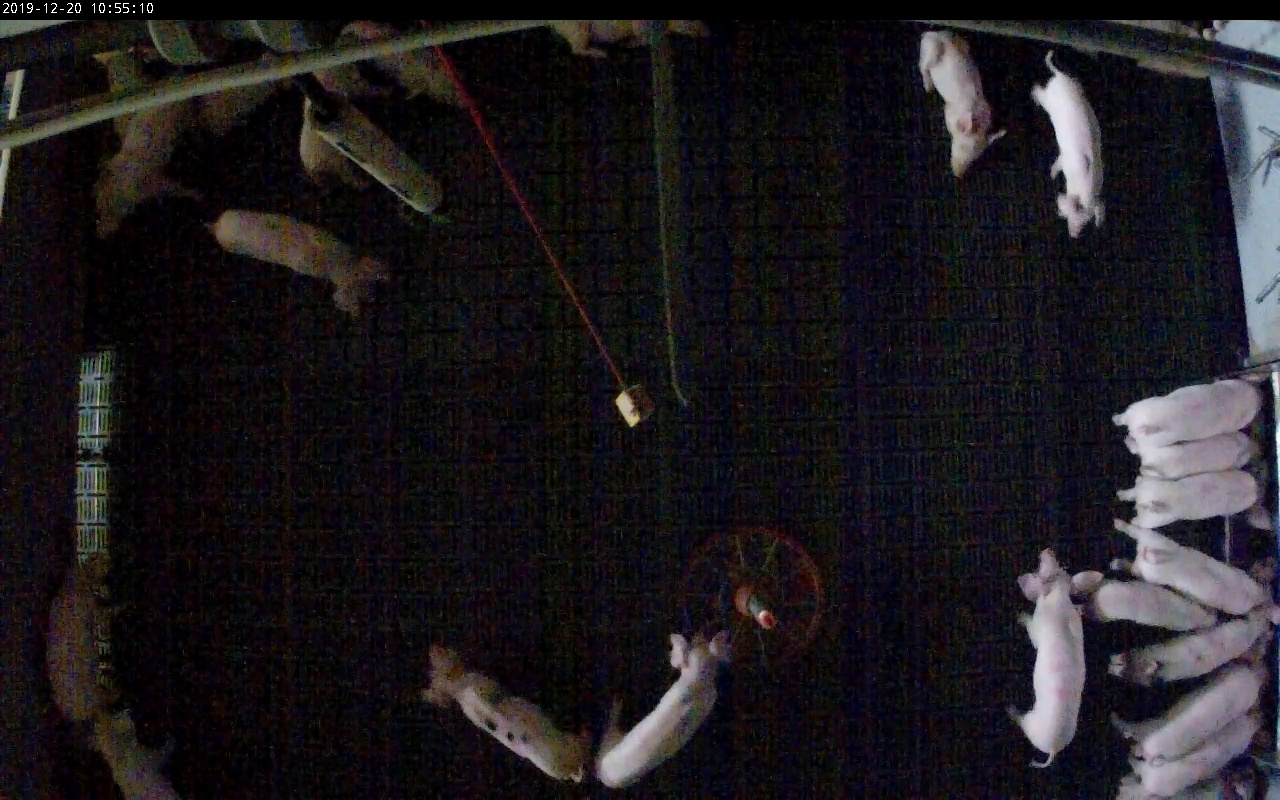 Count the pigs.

22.